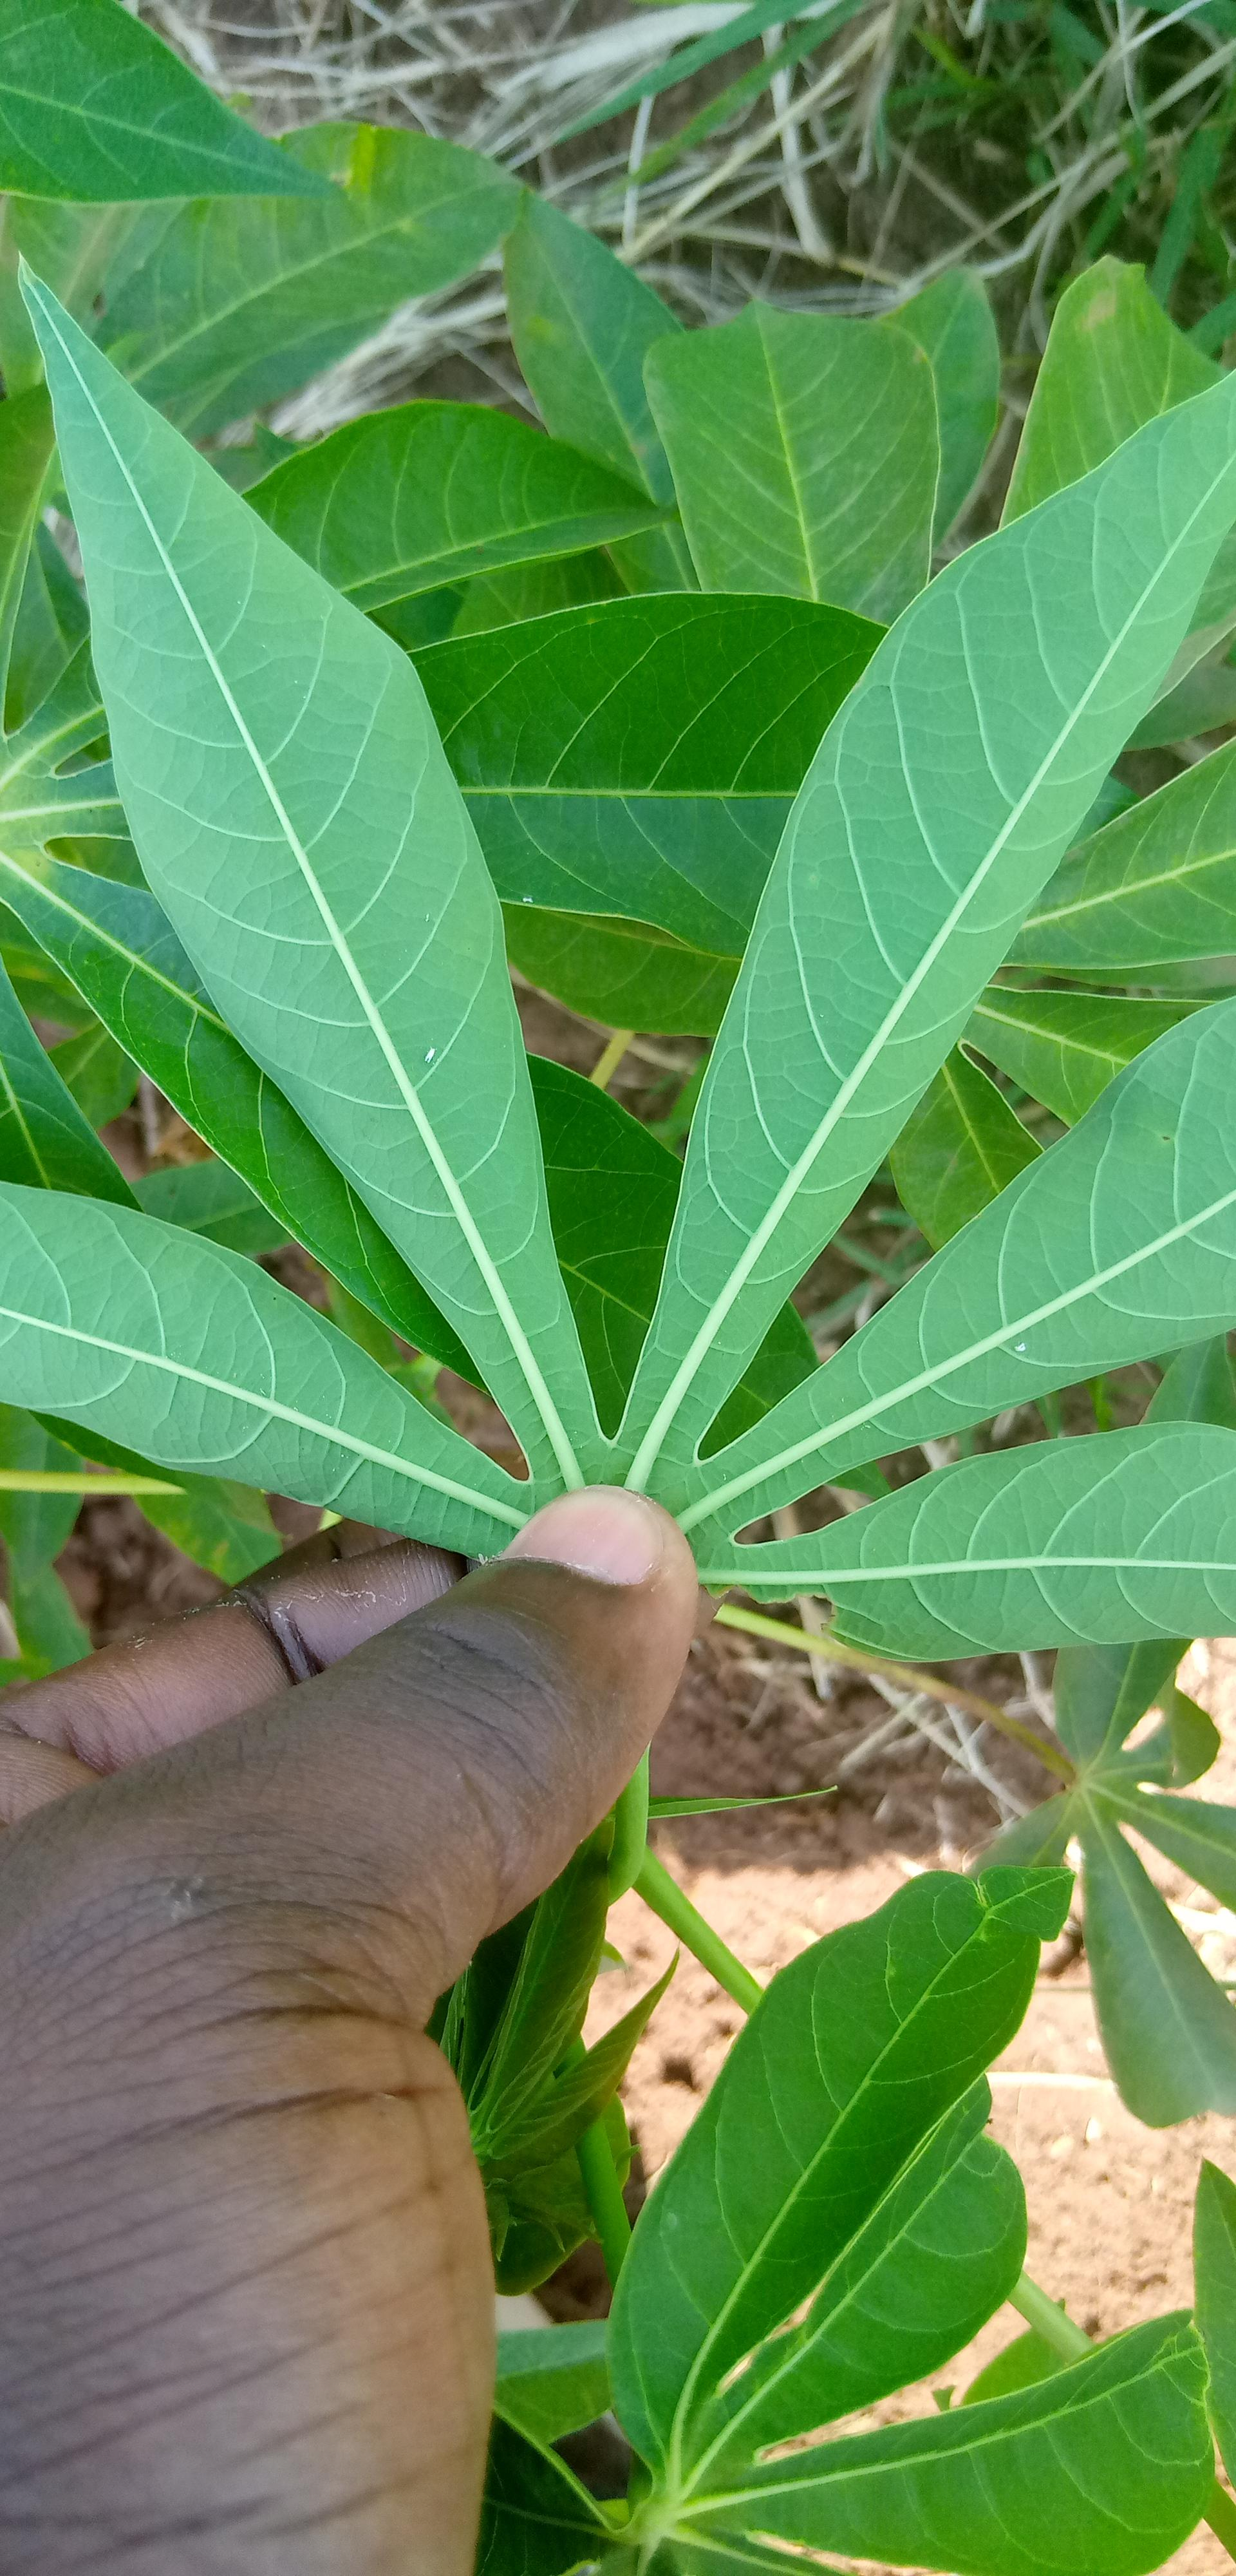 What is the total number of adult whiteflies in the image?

3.